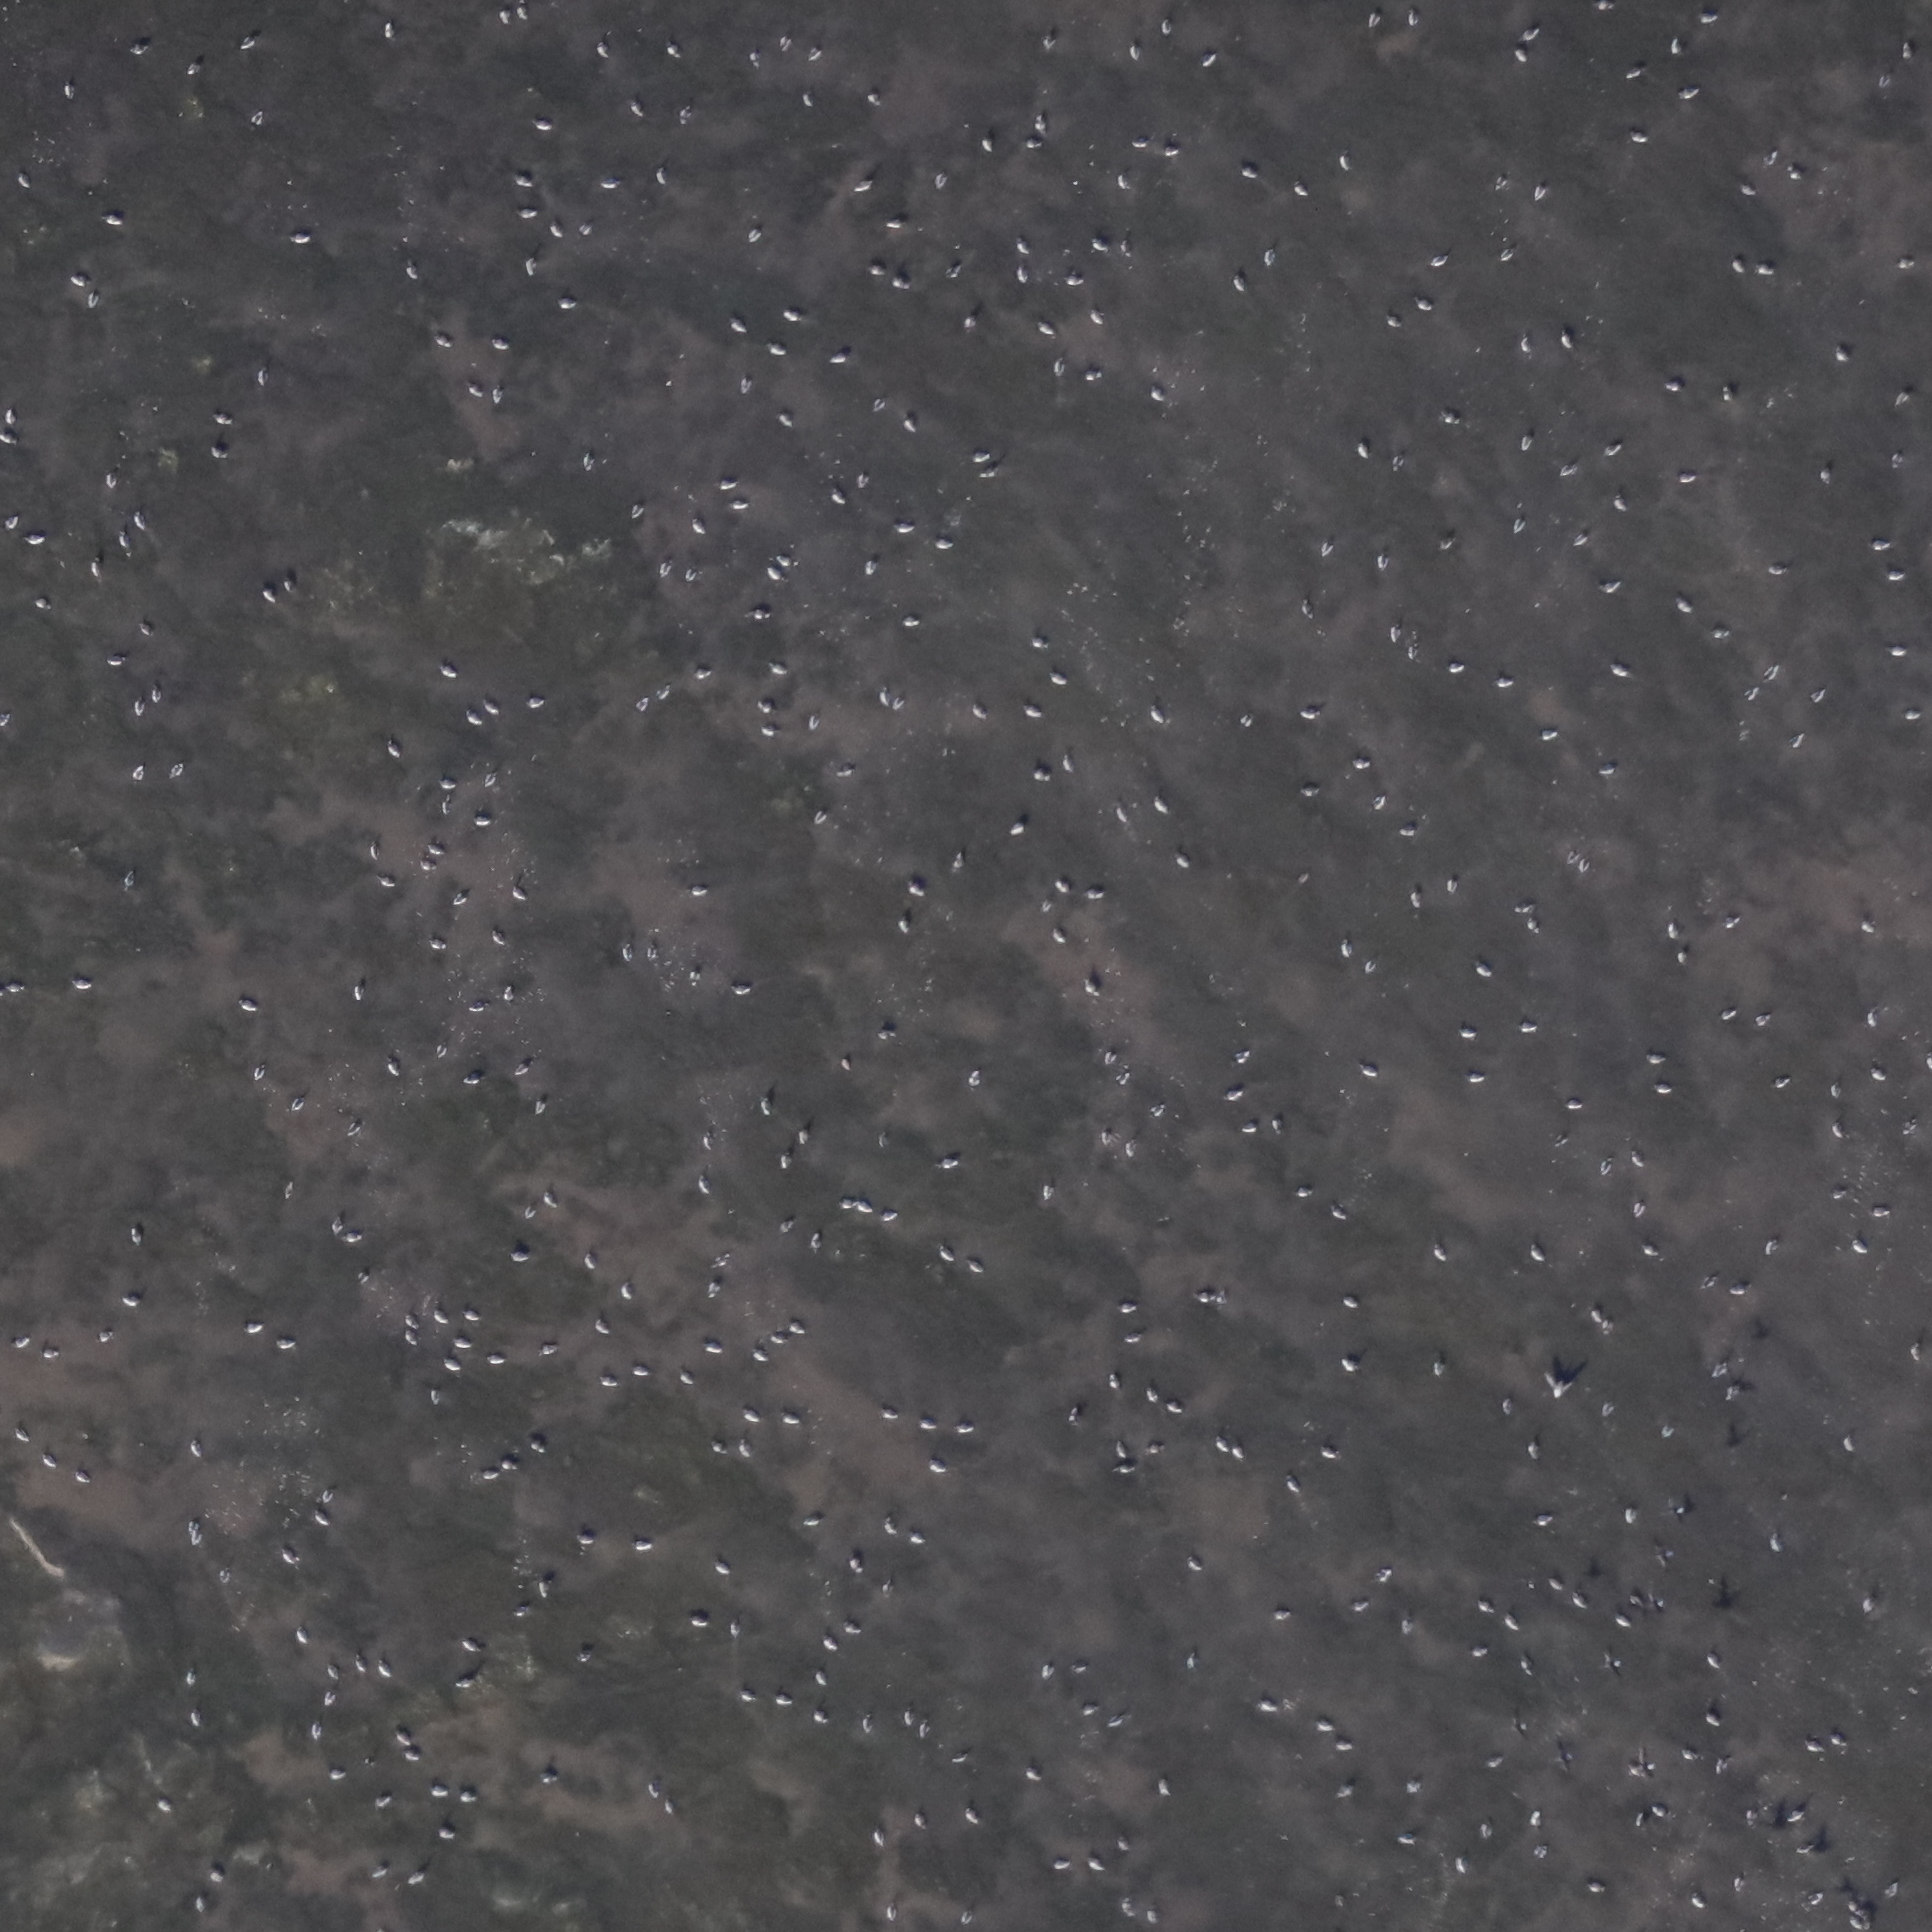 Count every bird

531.